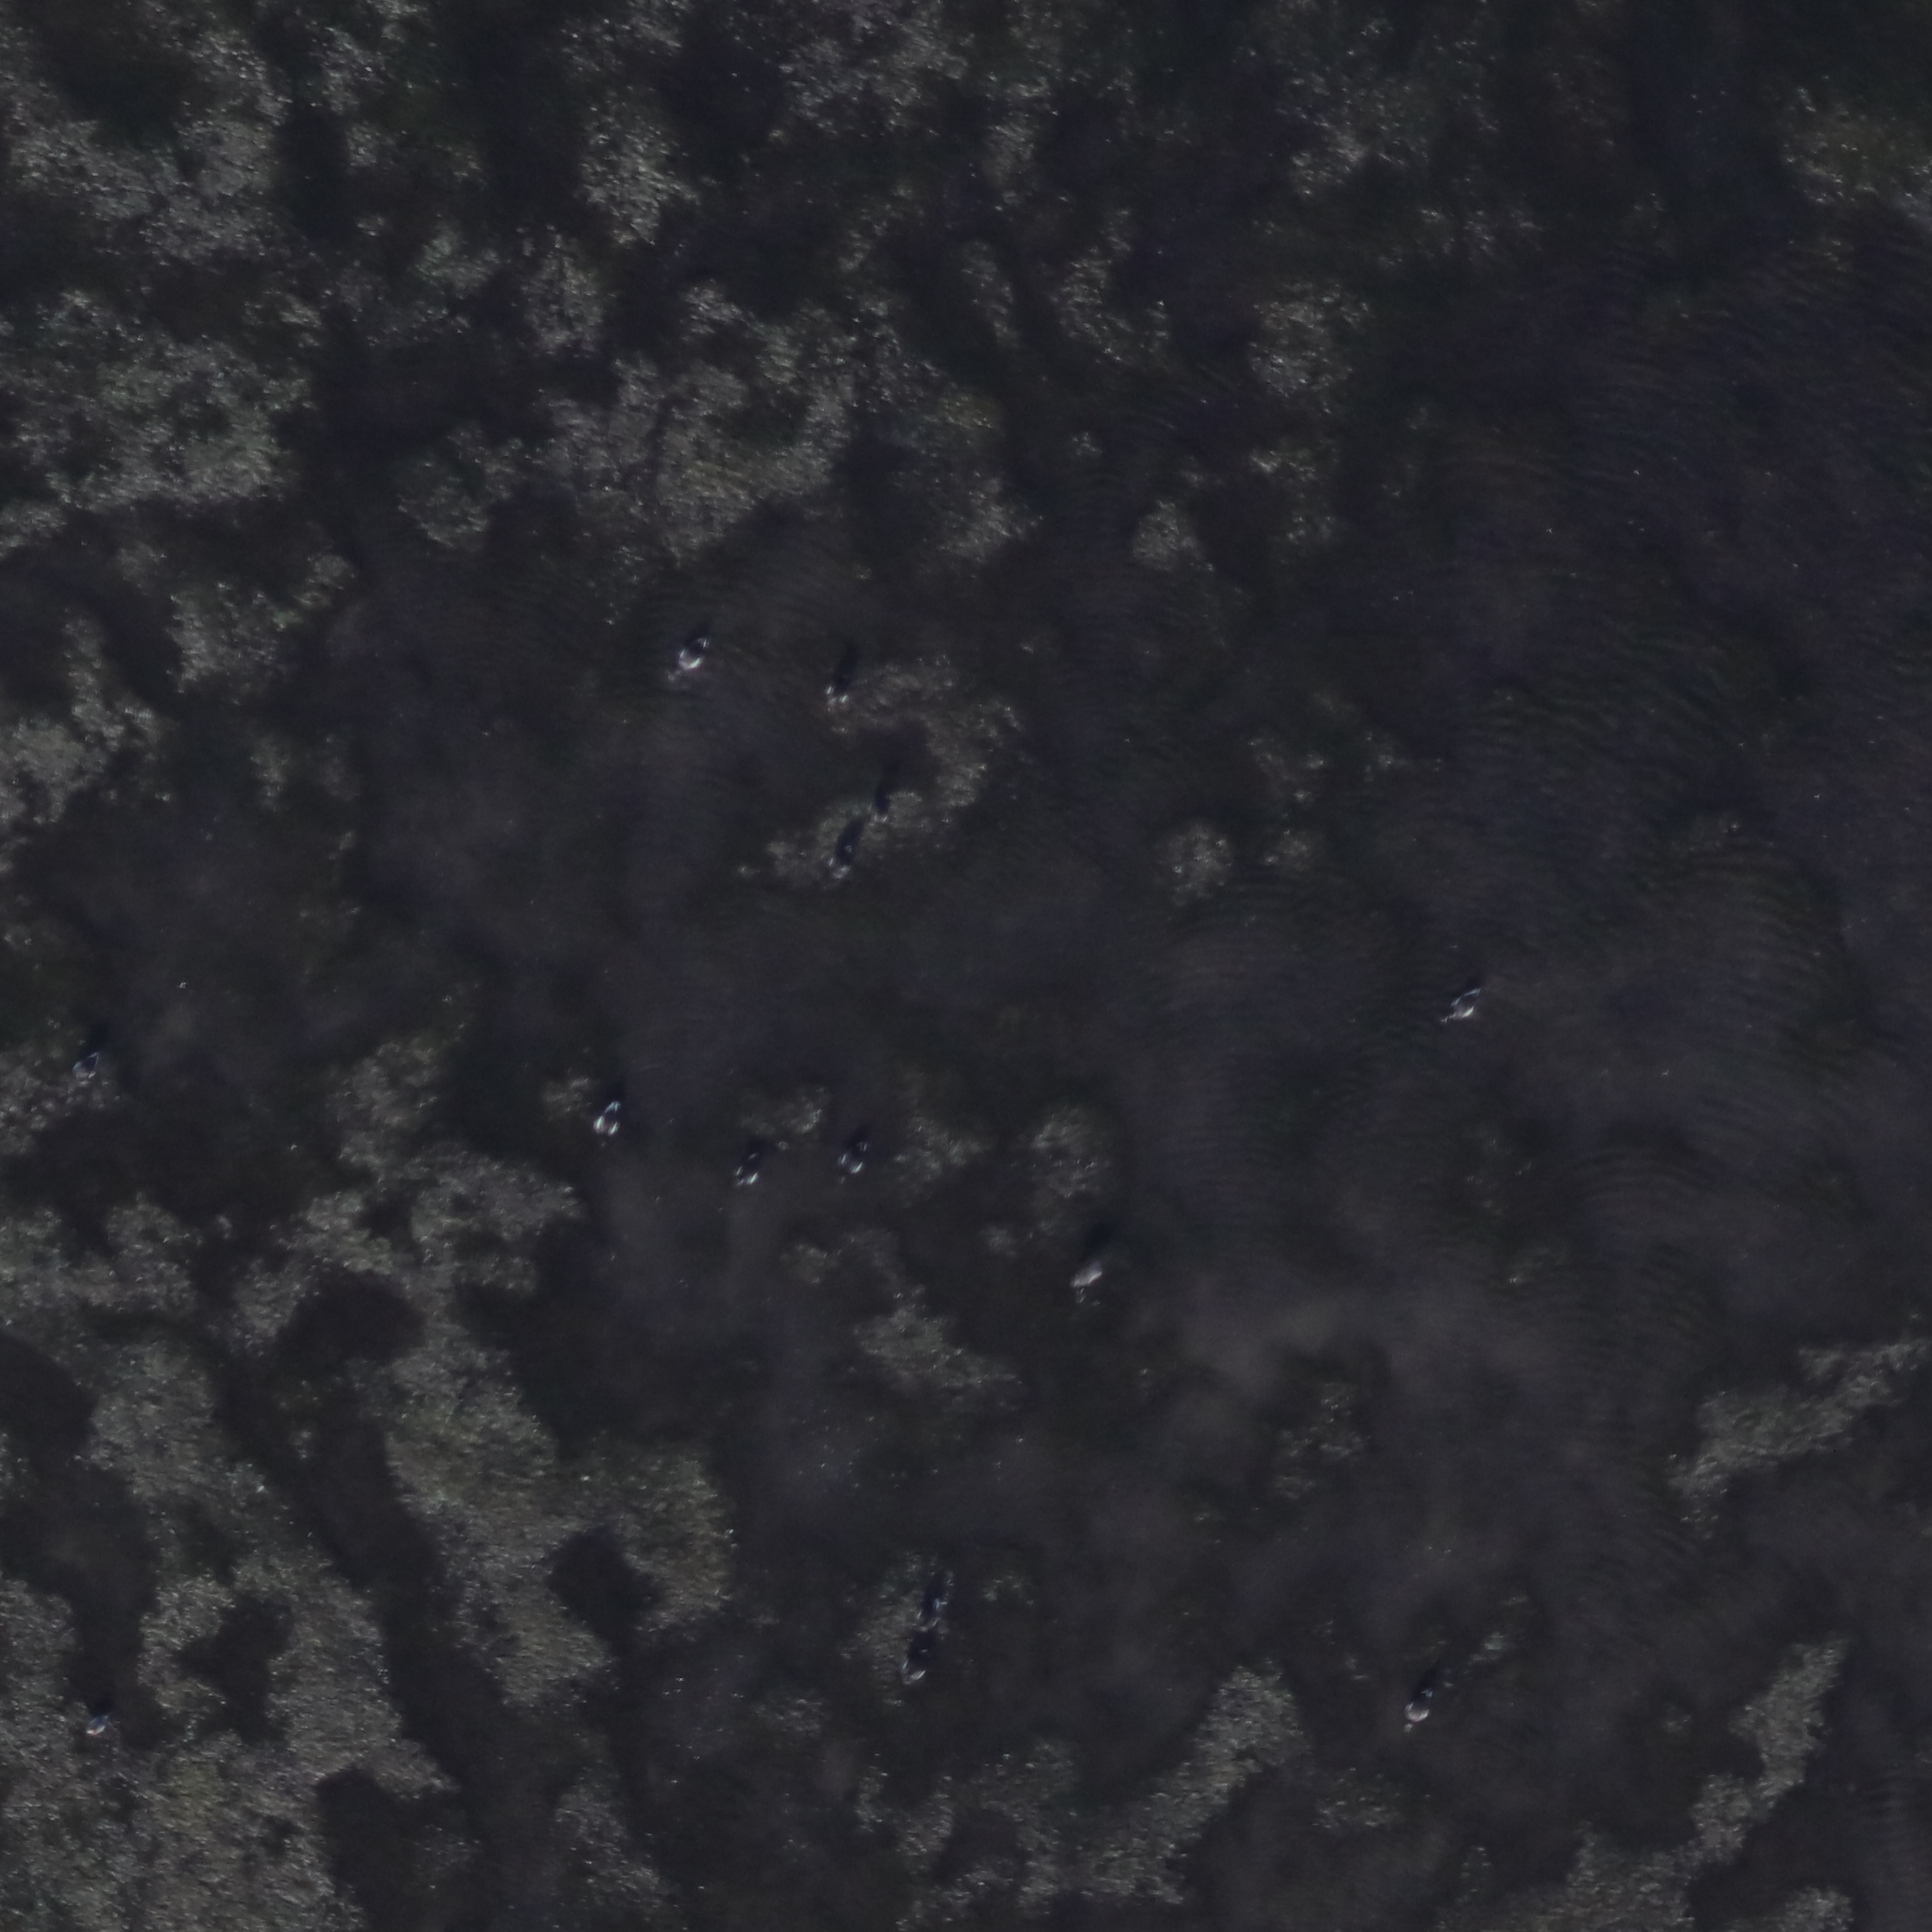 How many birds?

13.